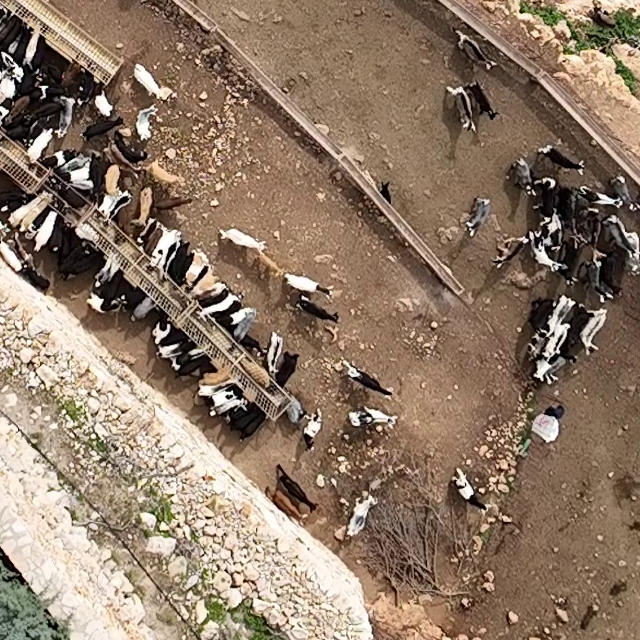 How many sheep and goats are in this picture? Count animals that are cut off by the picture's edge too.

134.